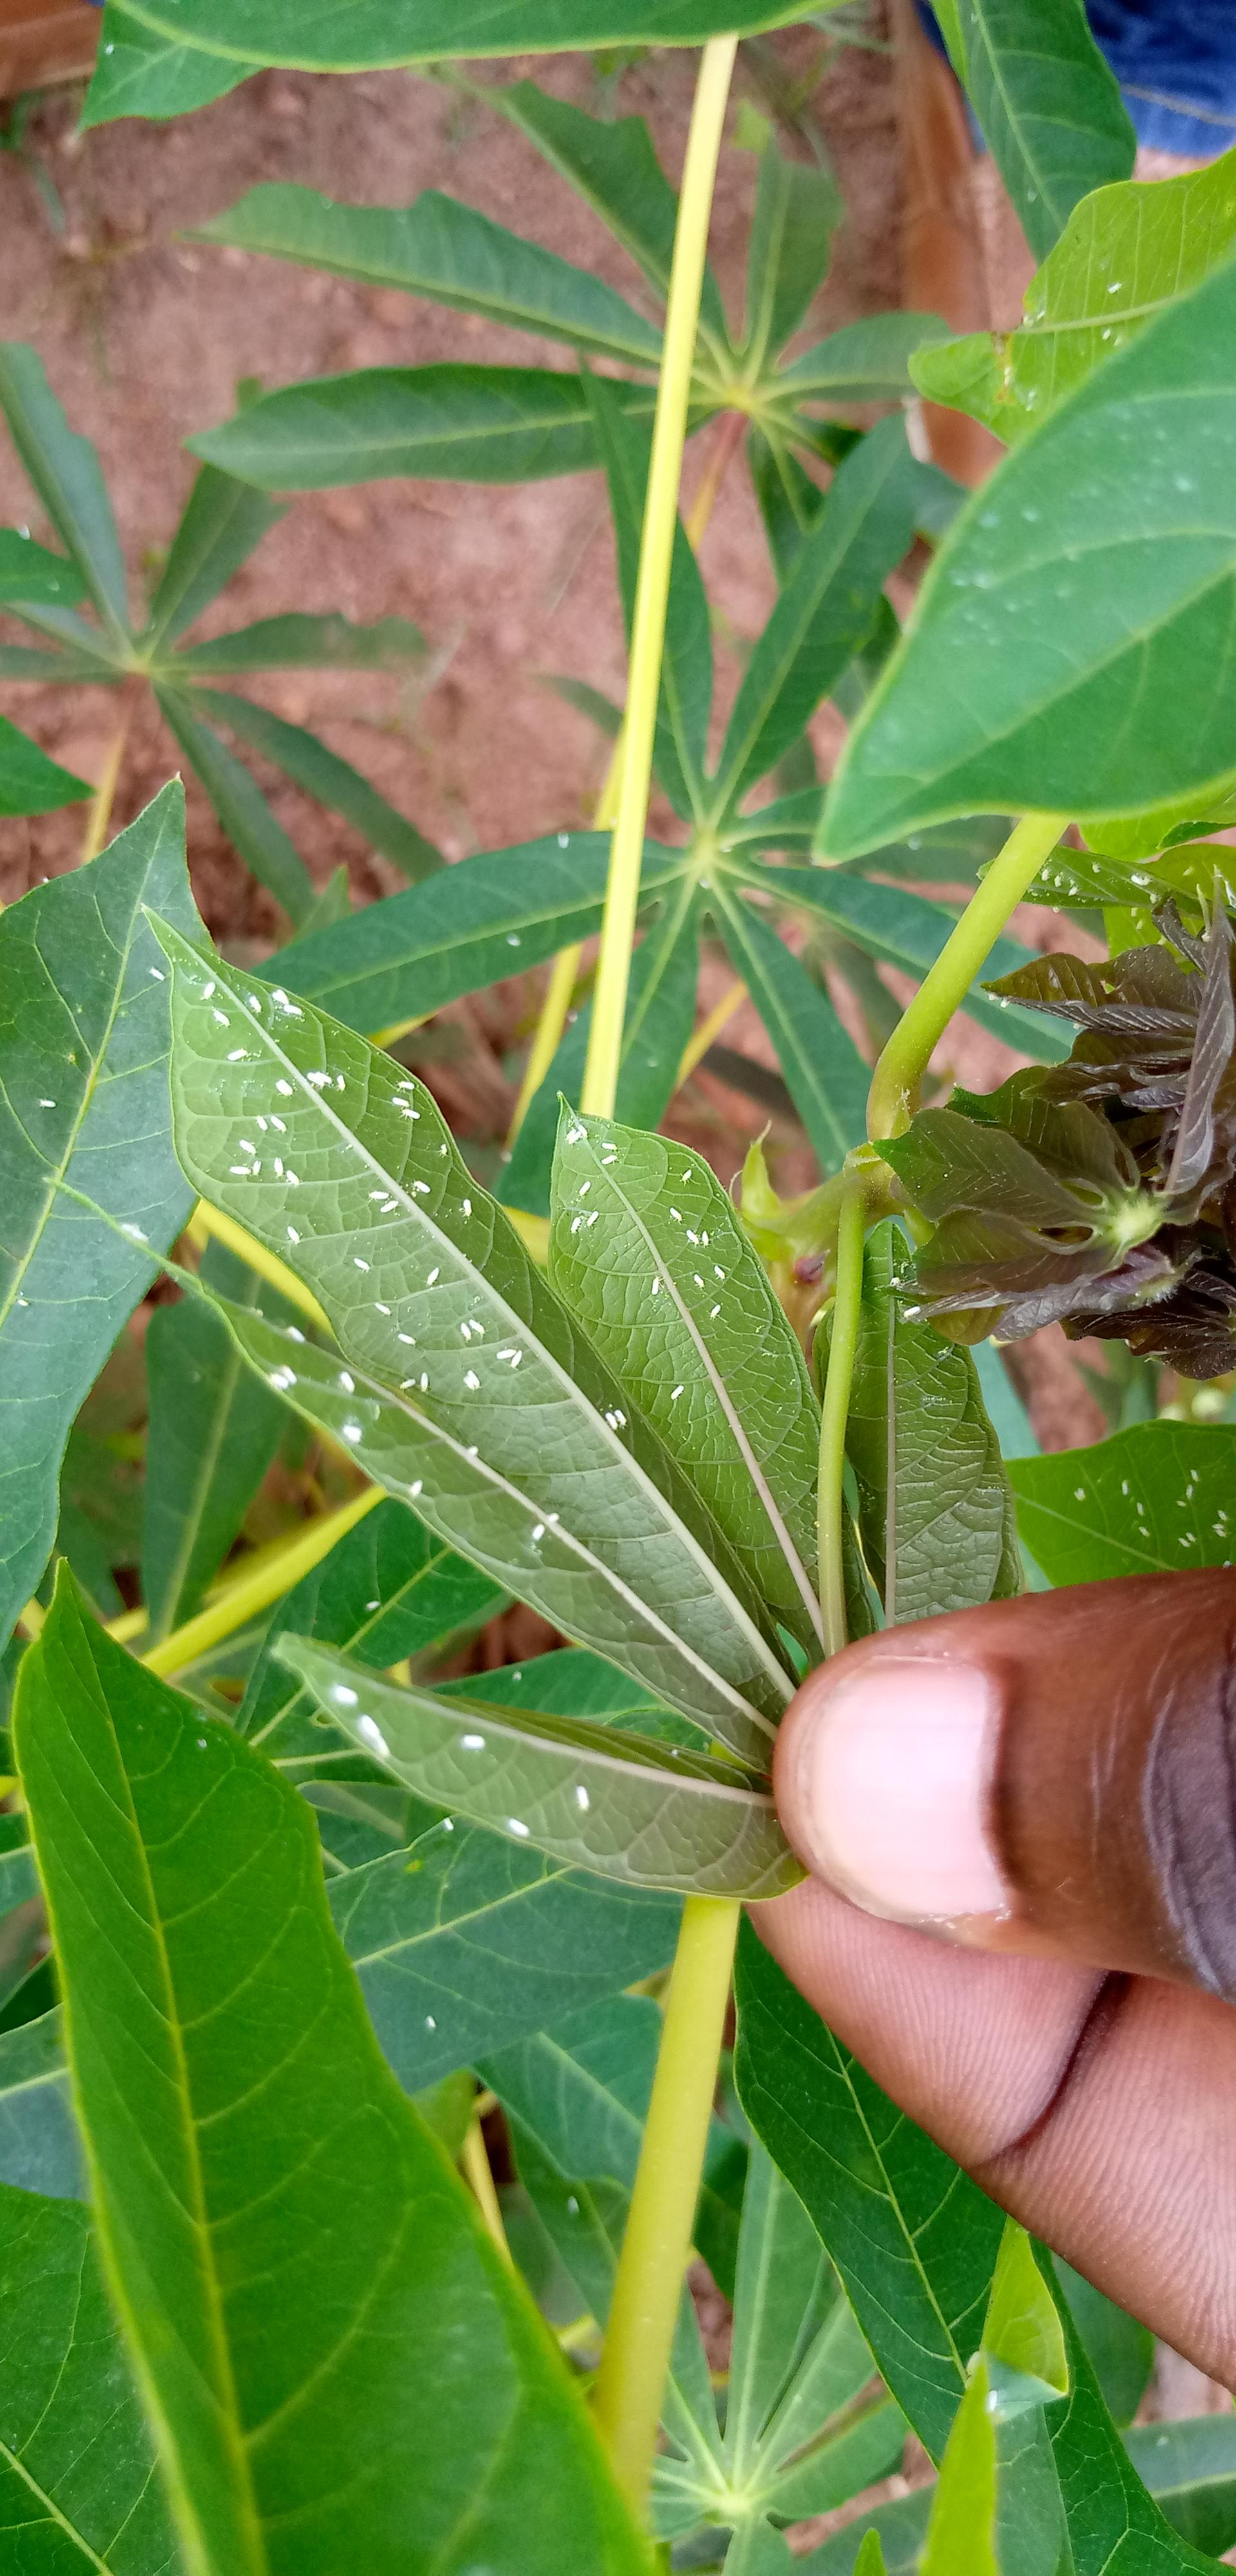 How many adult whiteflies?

84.